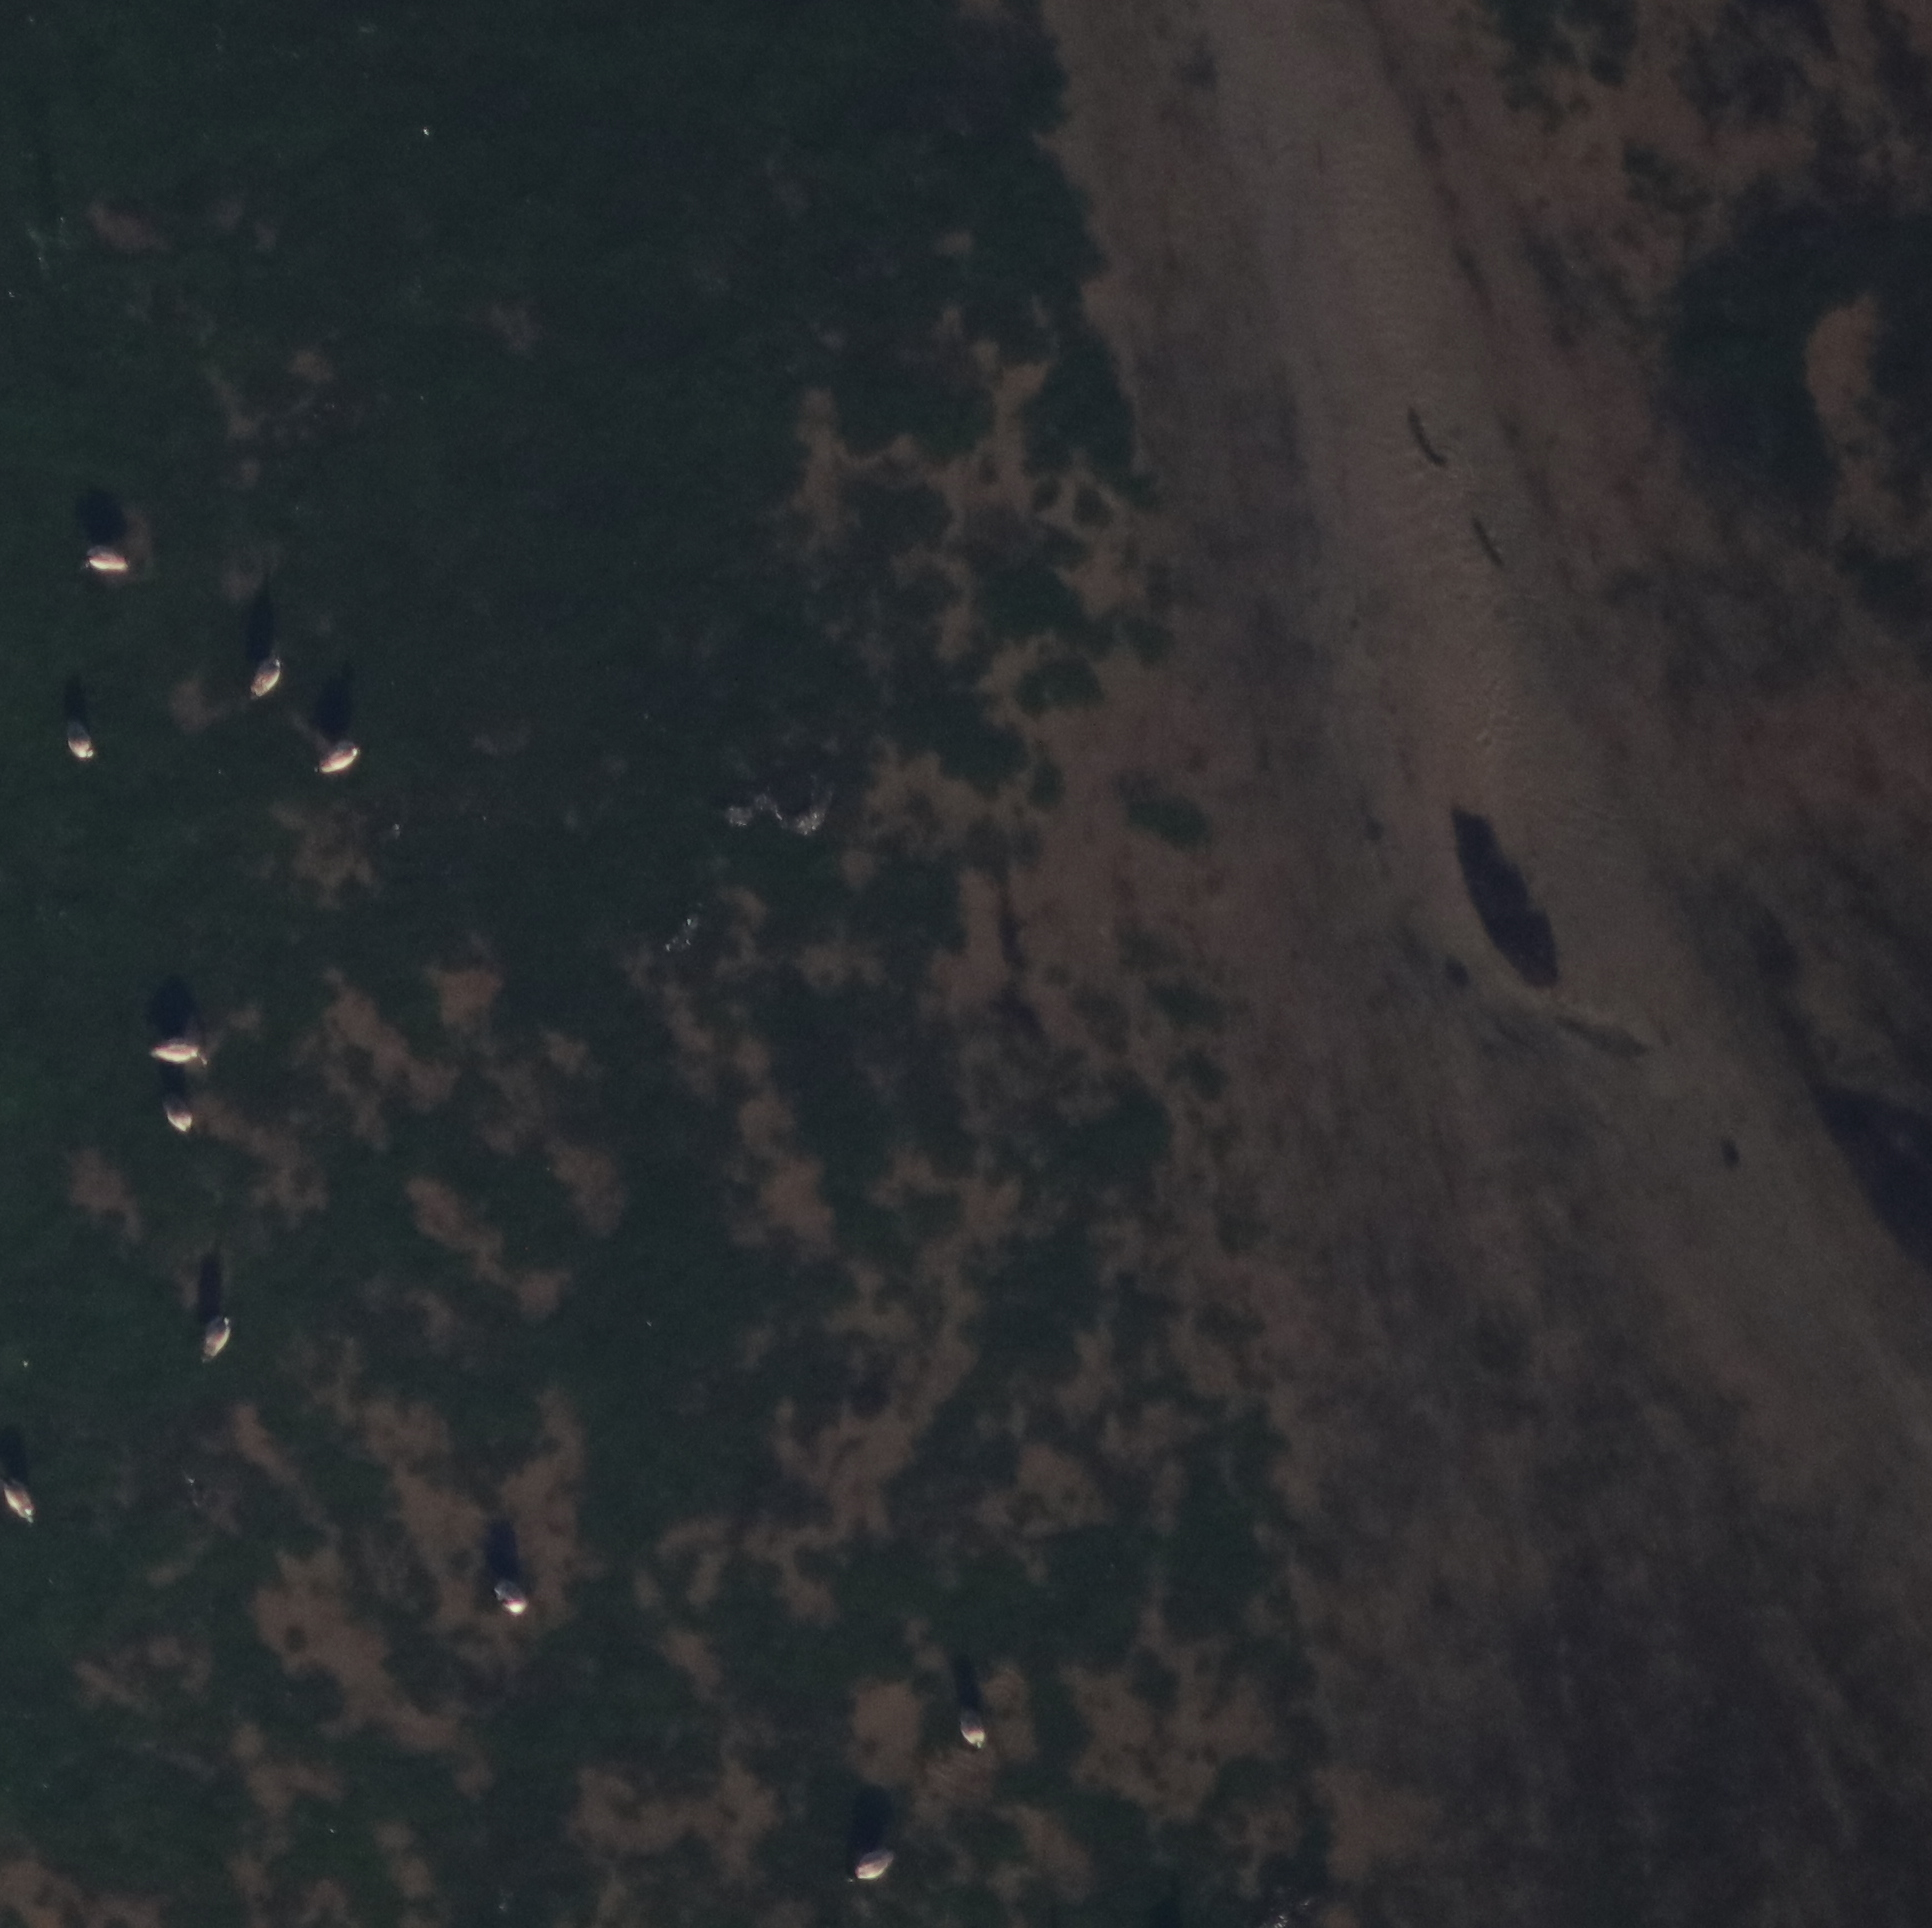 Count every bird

11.